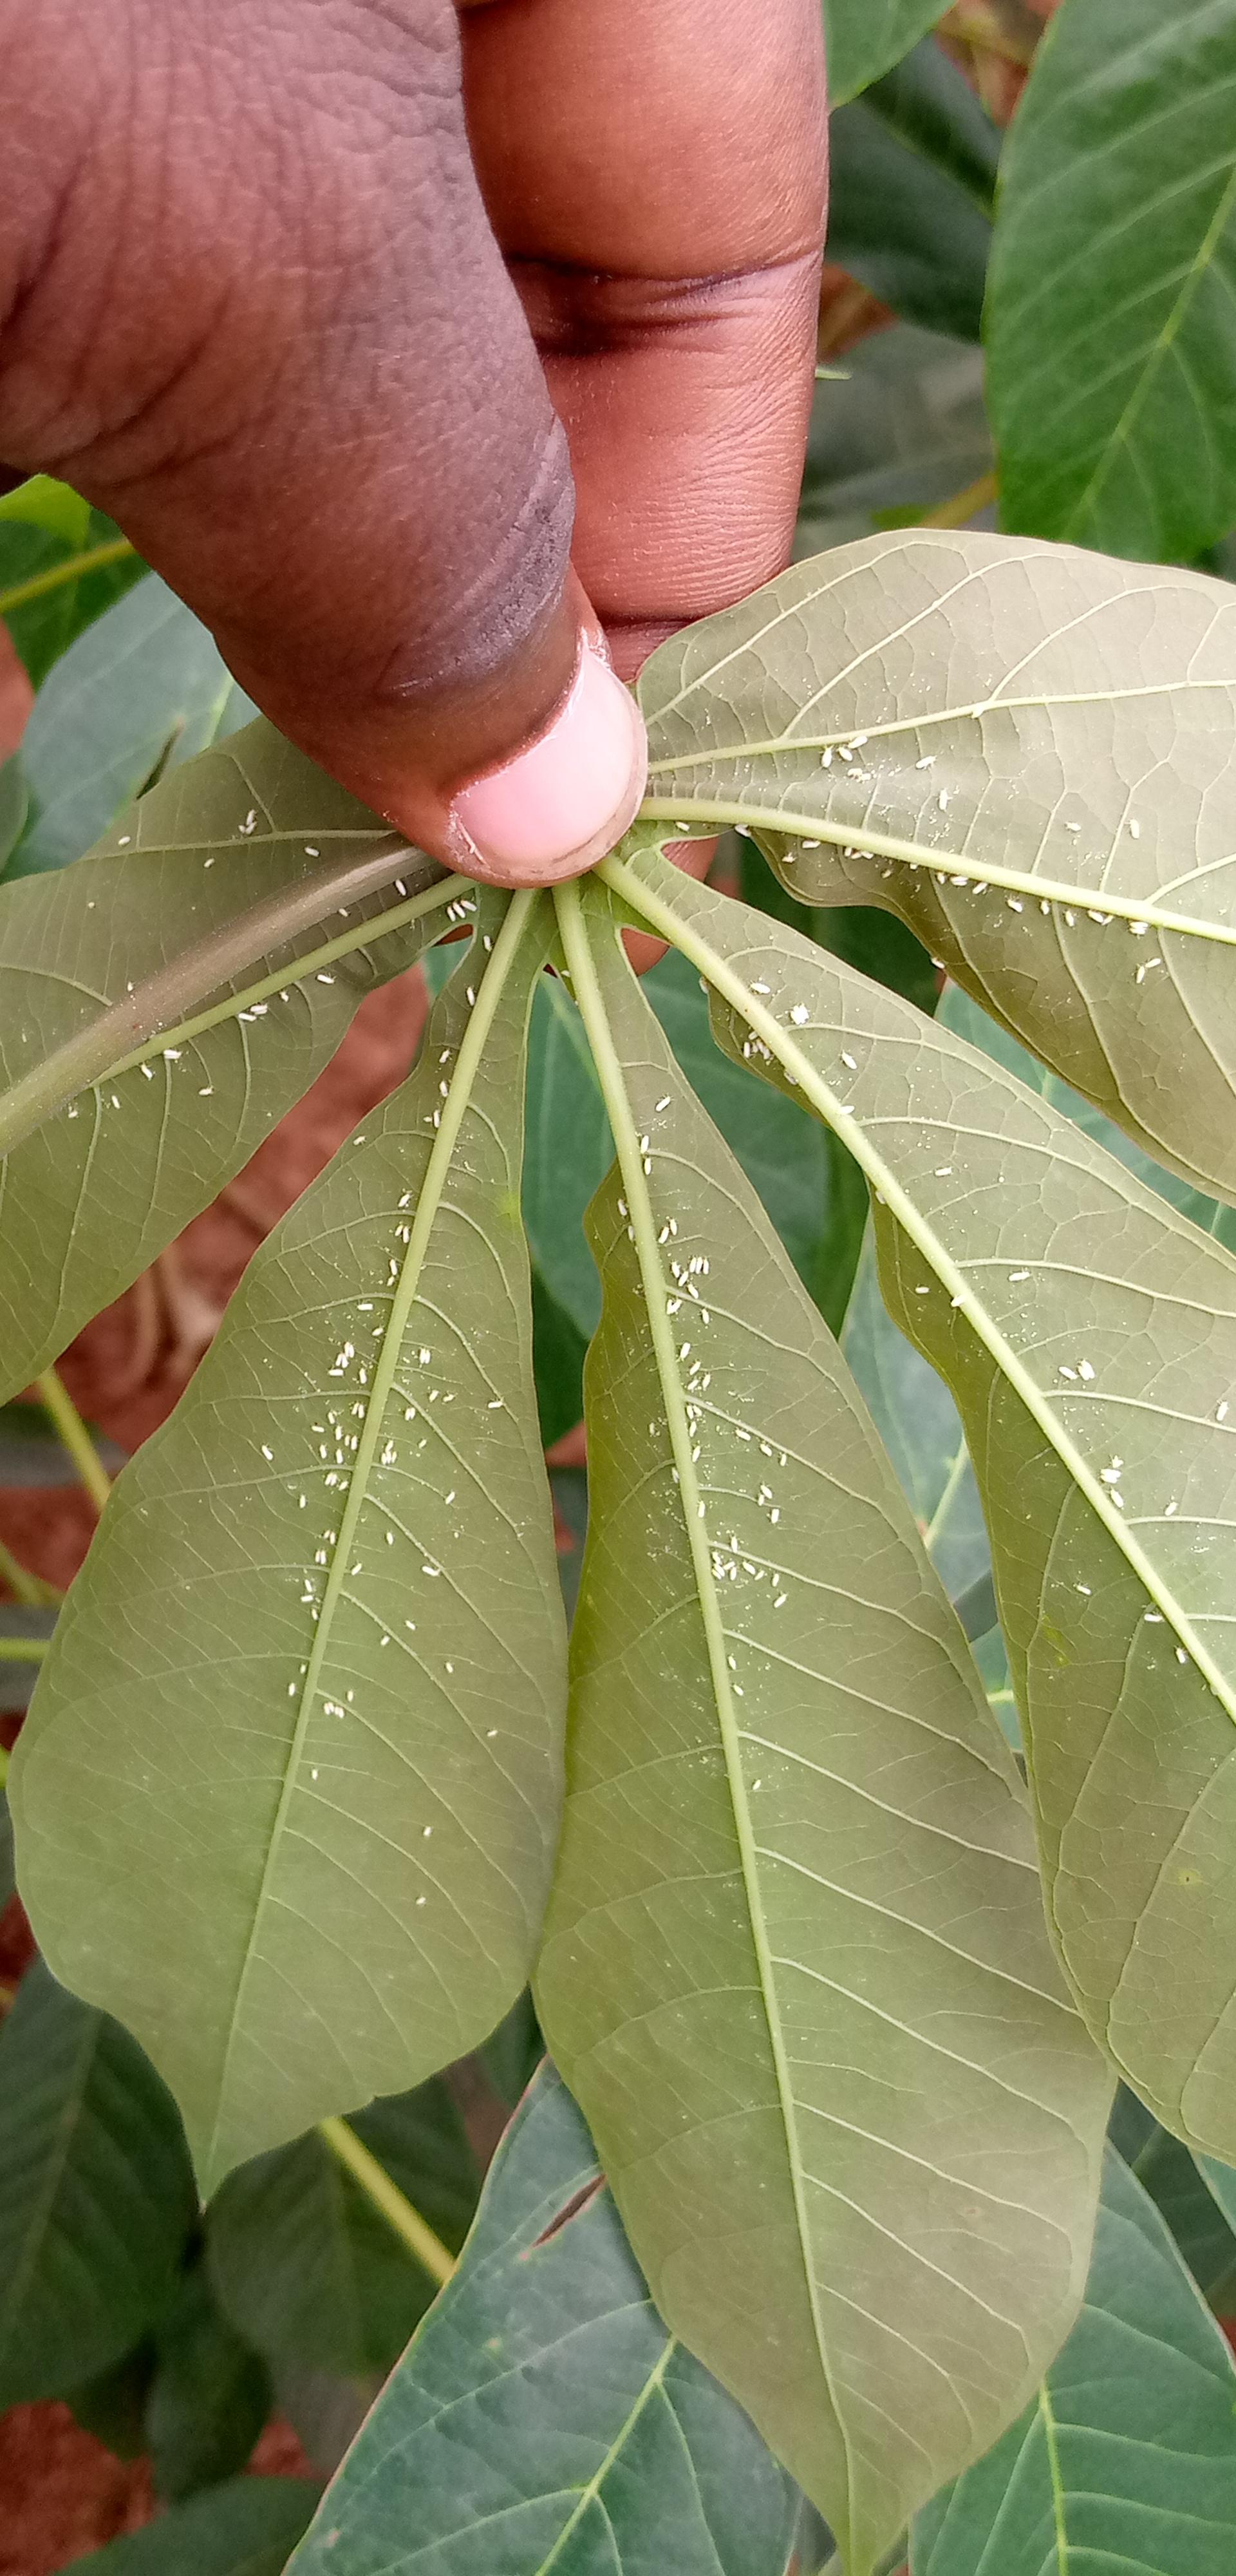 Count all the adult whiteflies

191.